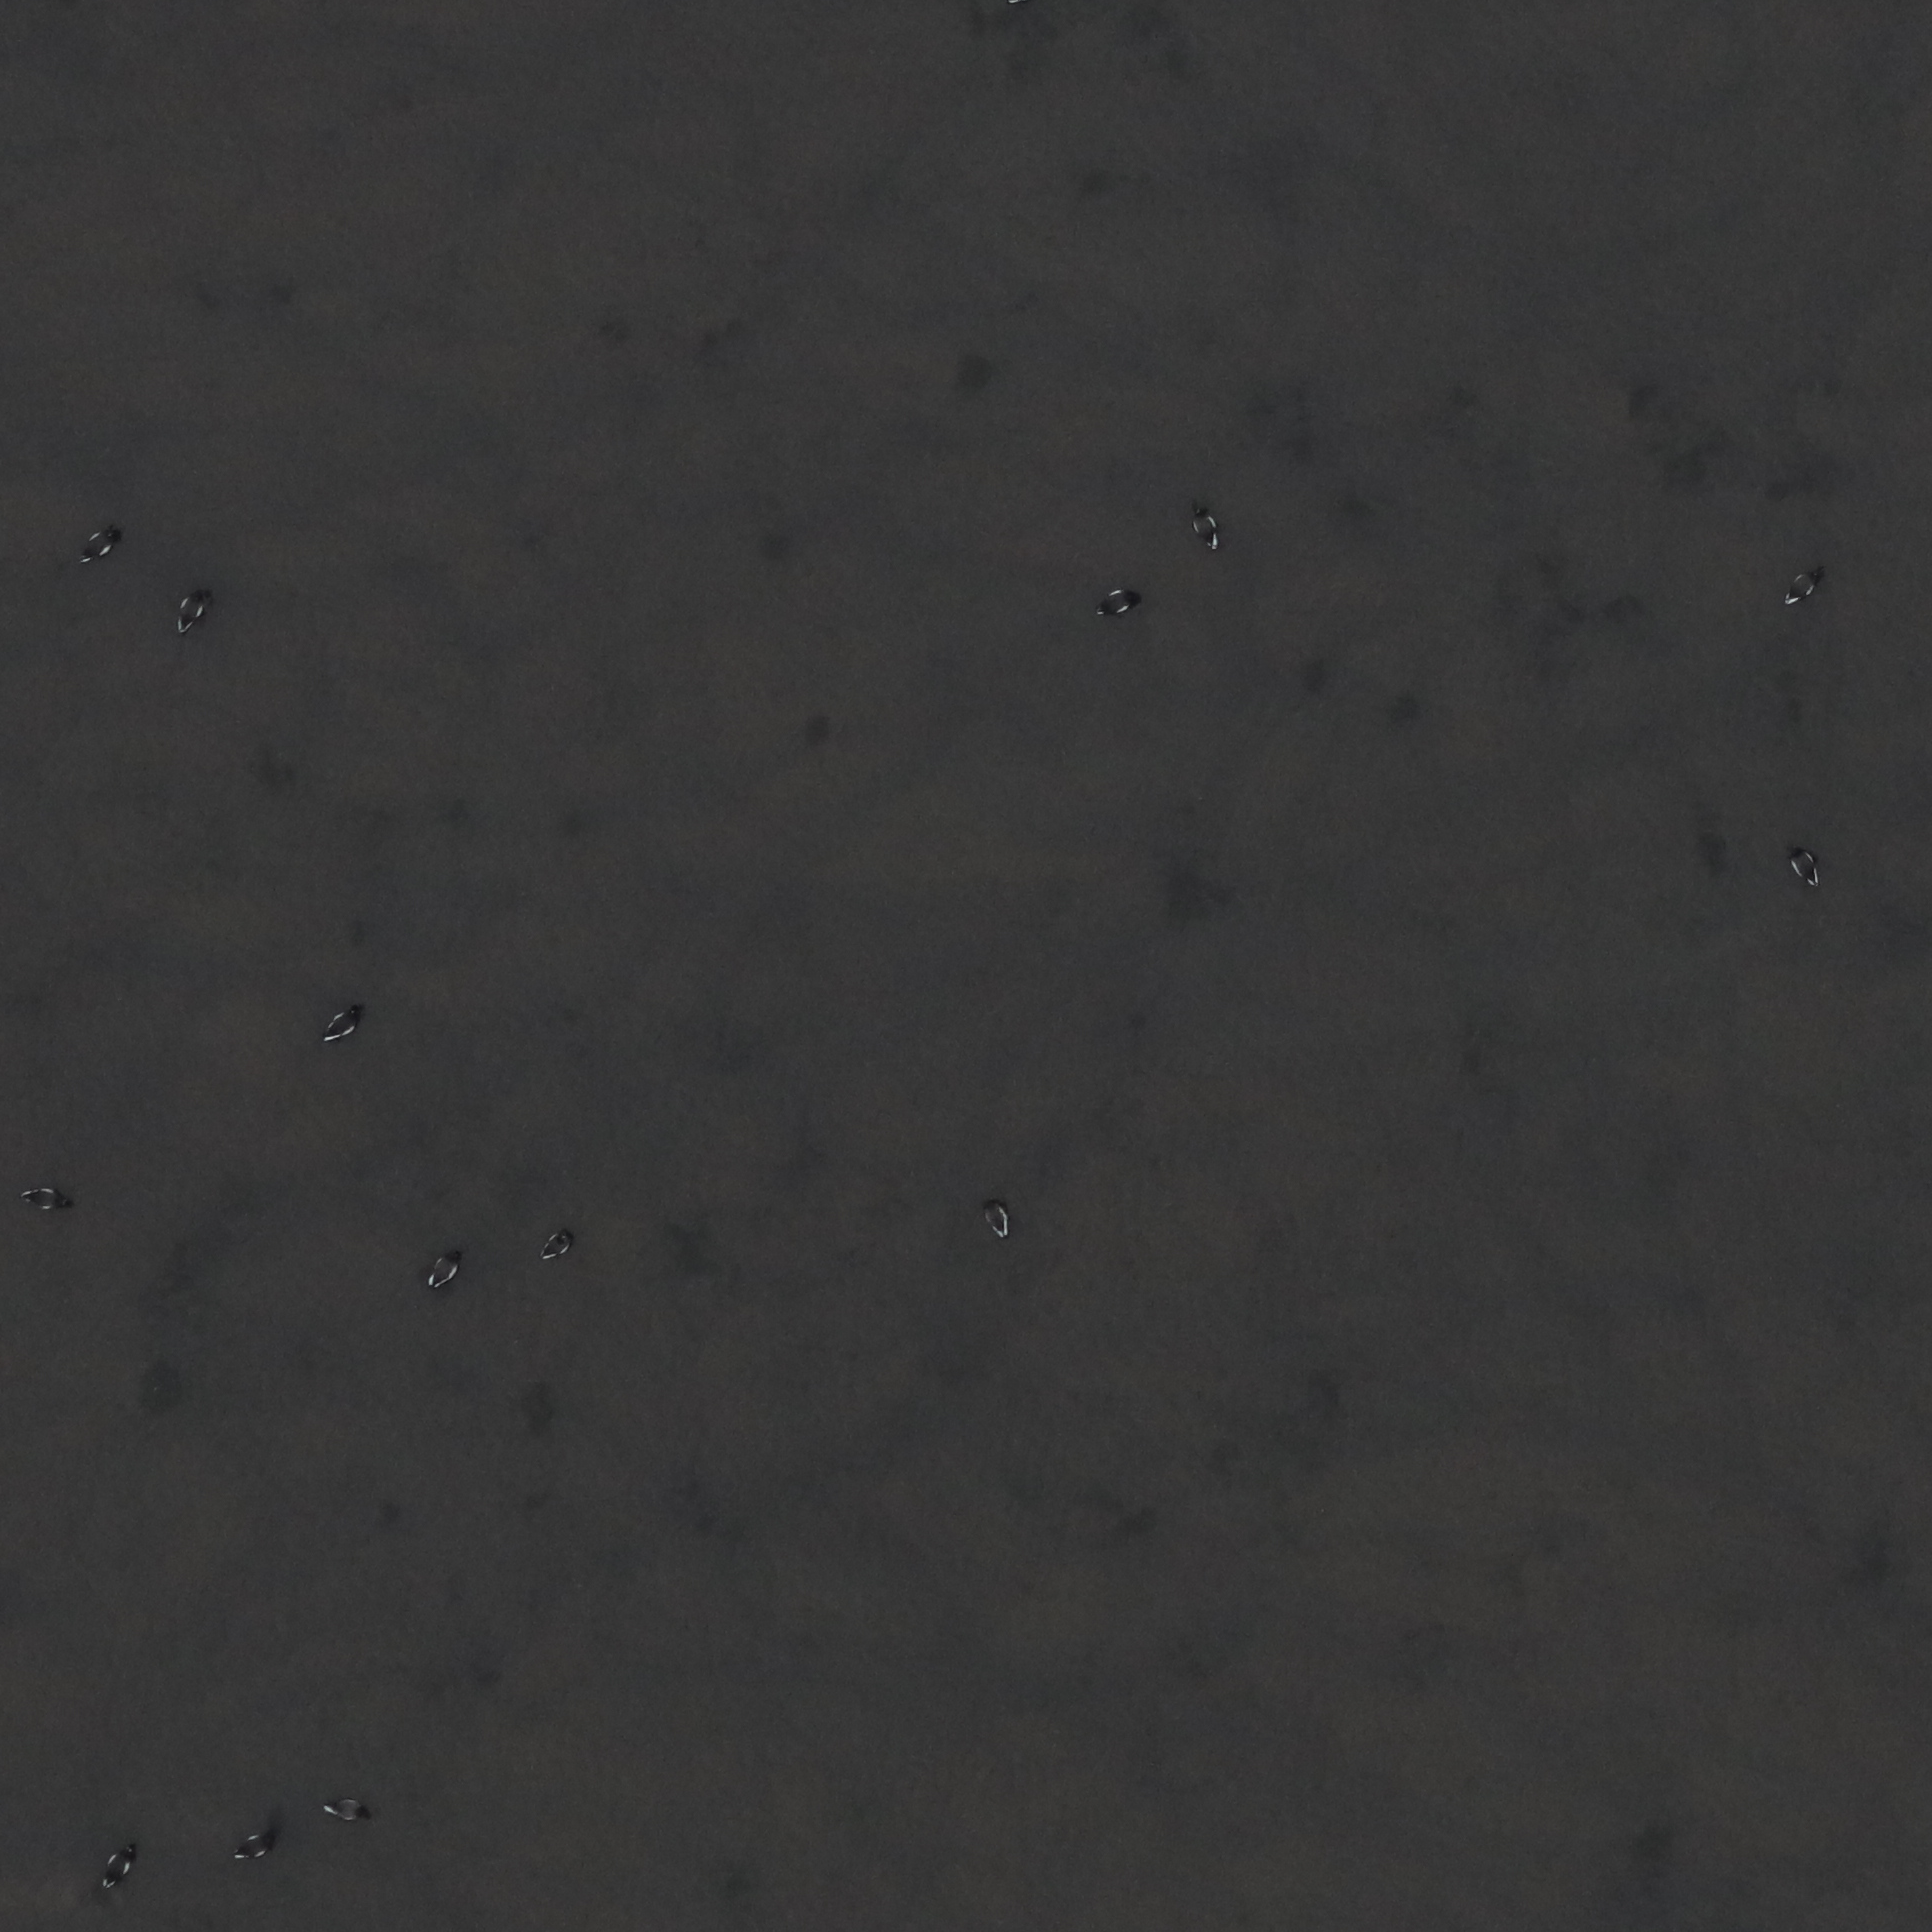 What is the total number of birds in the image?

14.